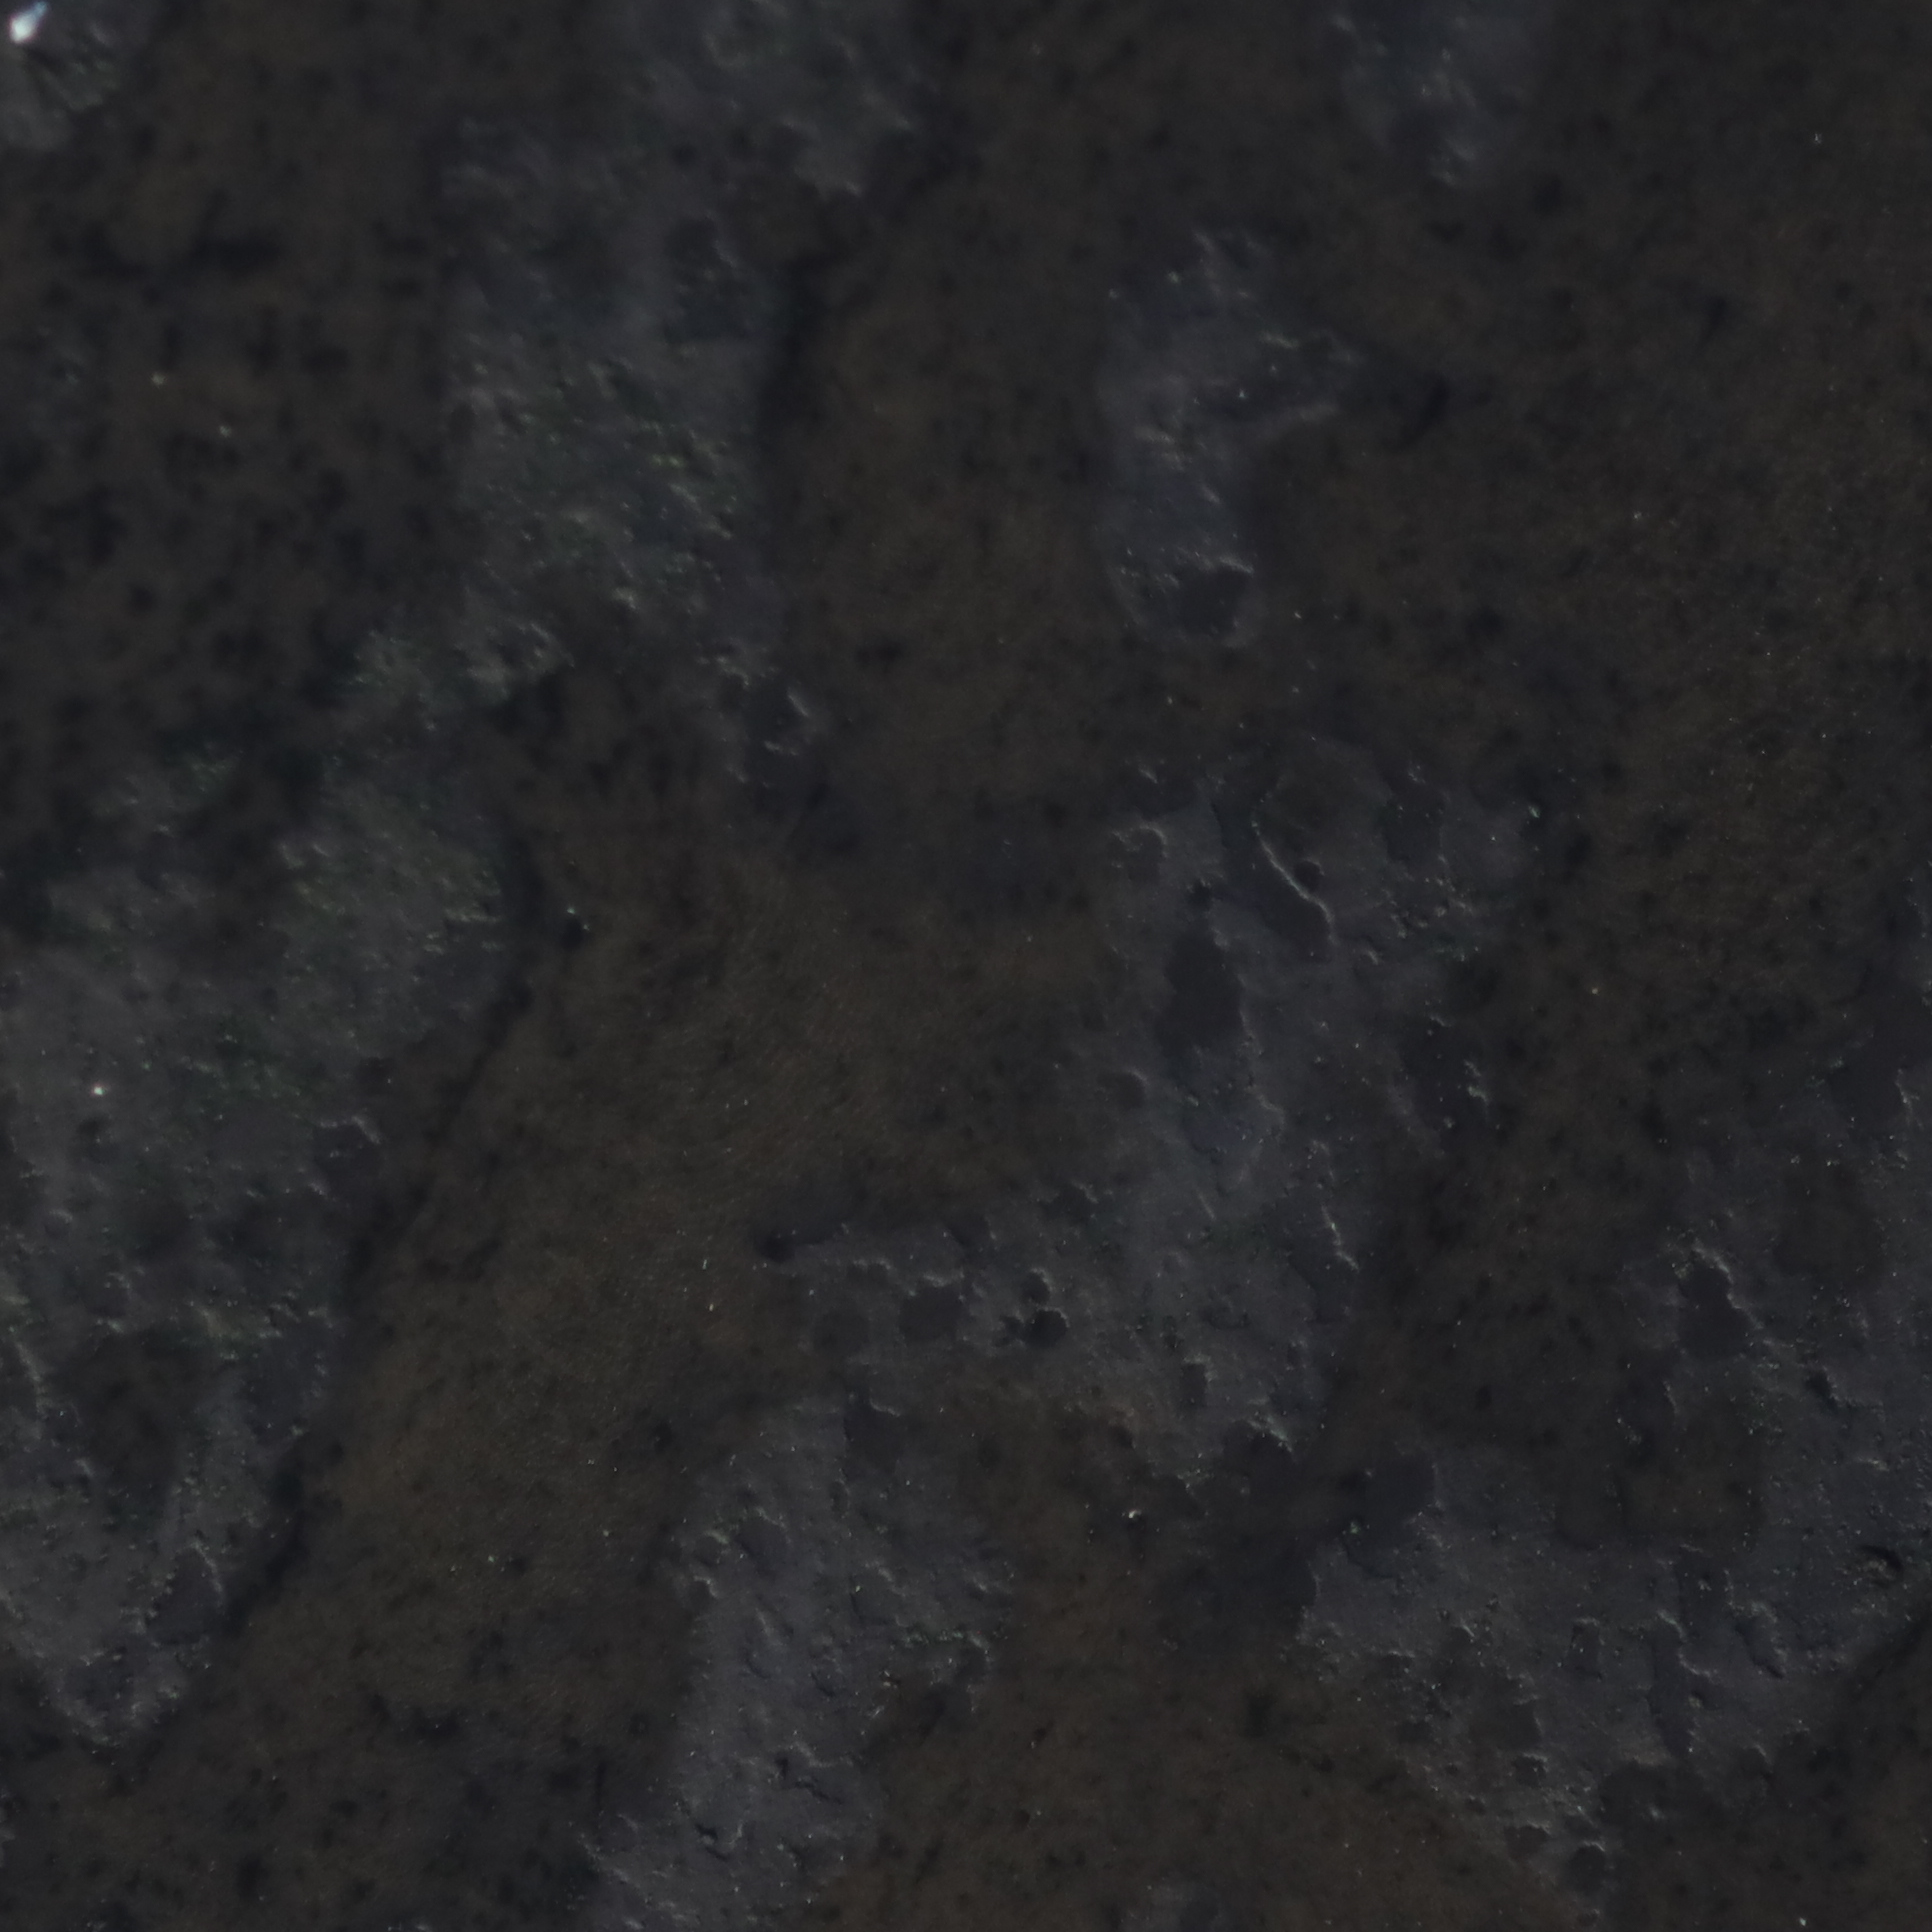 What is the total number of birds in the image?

1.